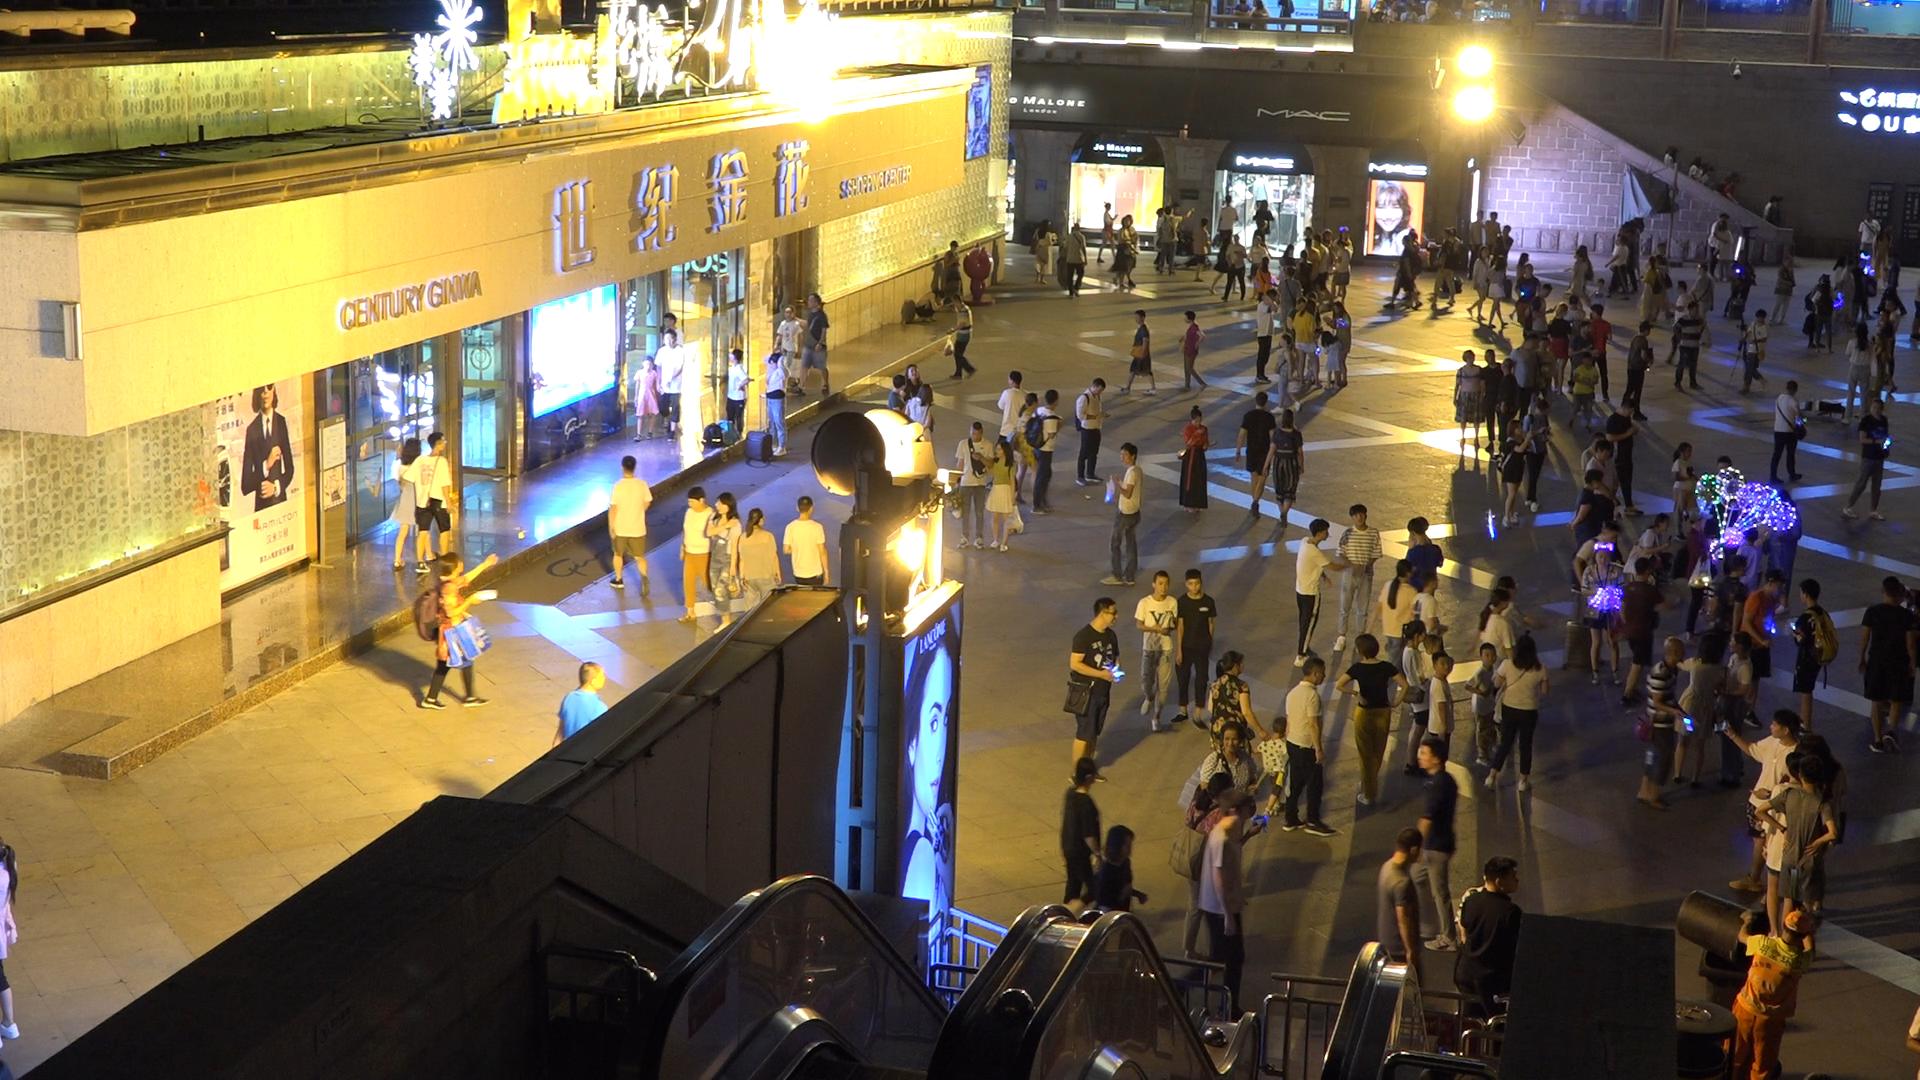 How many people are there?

193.